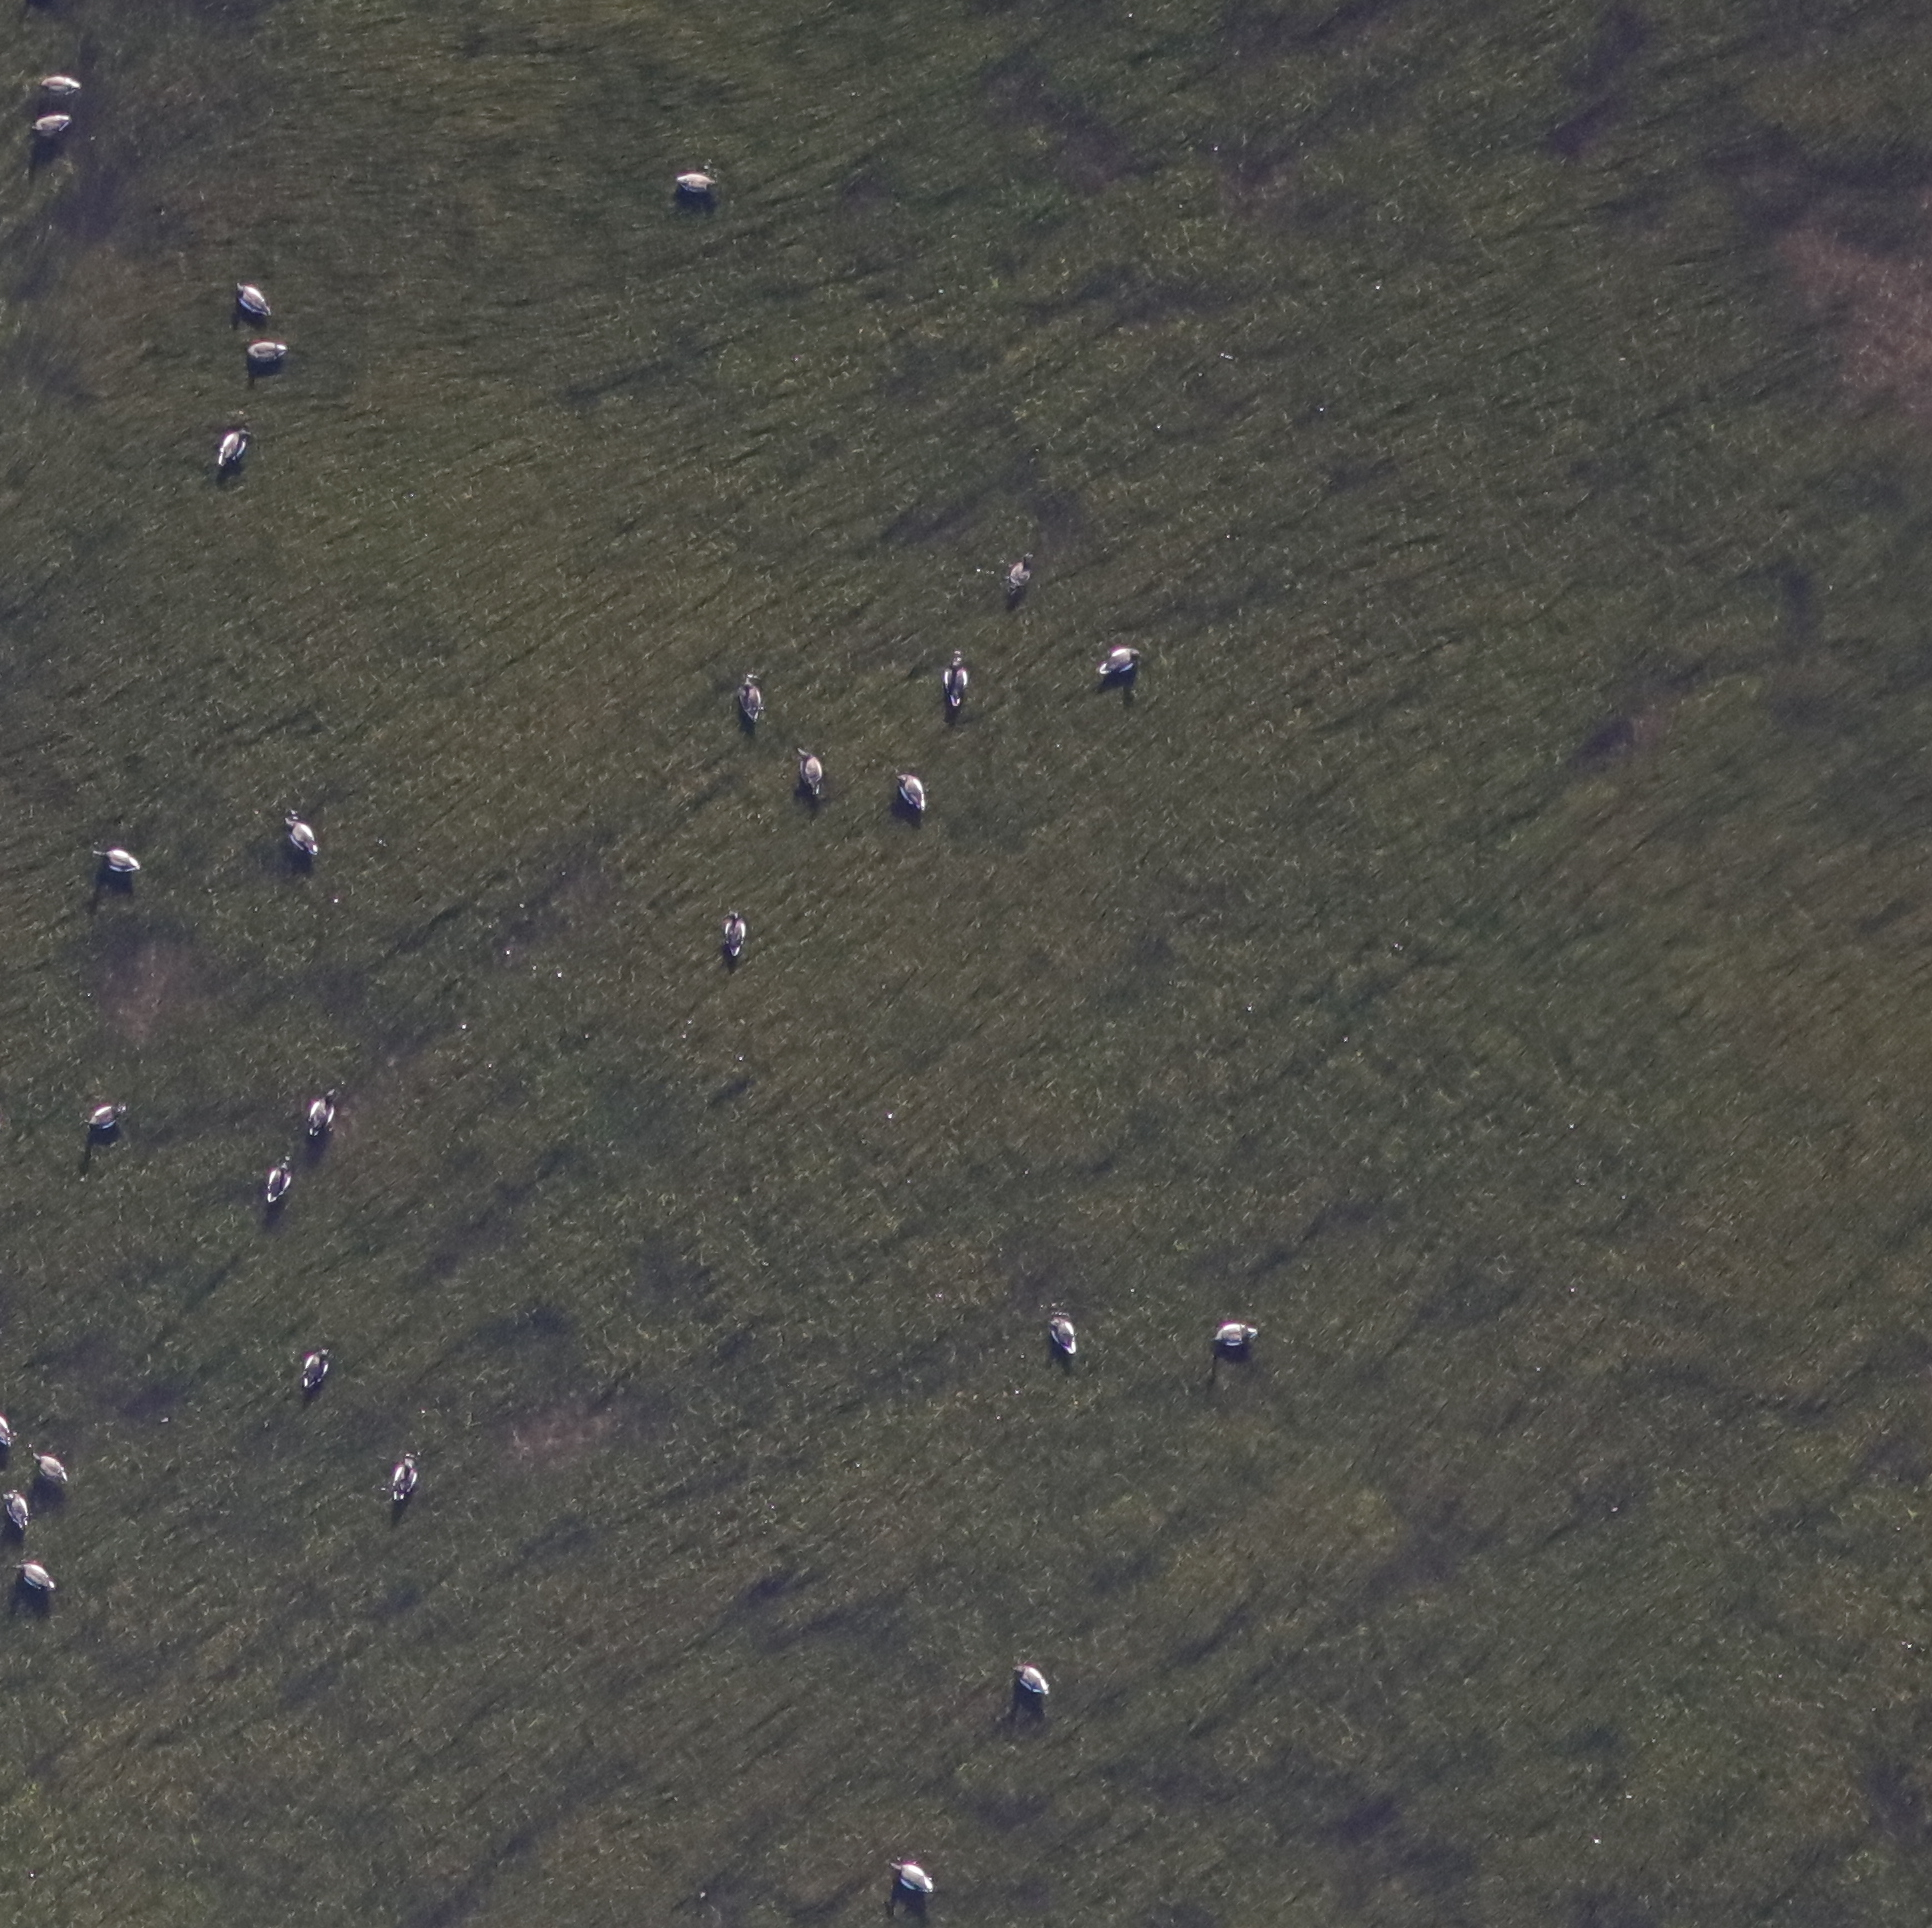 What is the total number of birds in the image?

27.